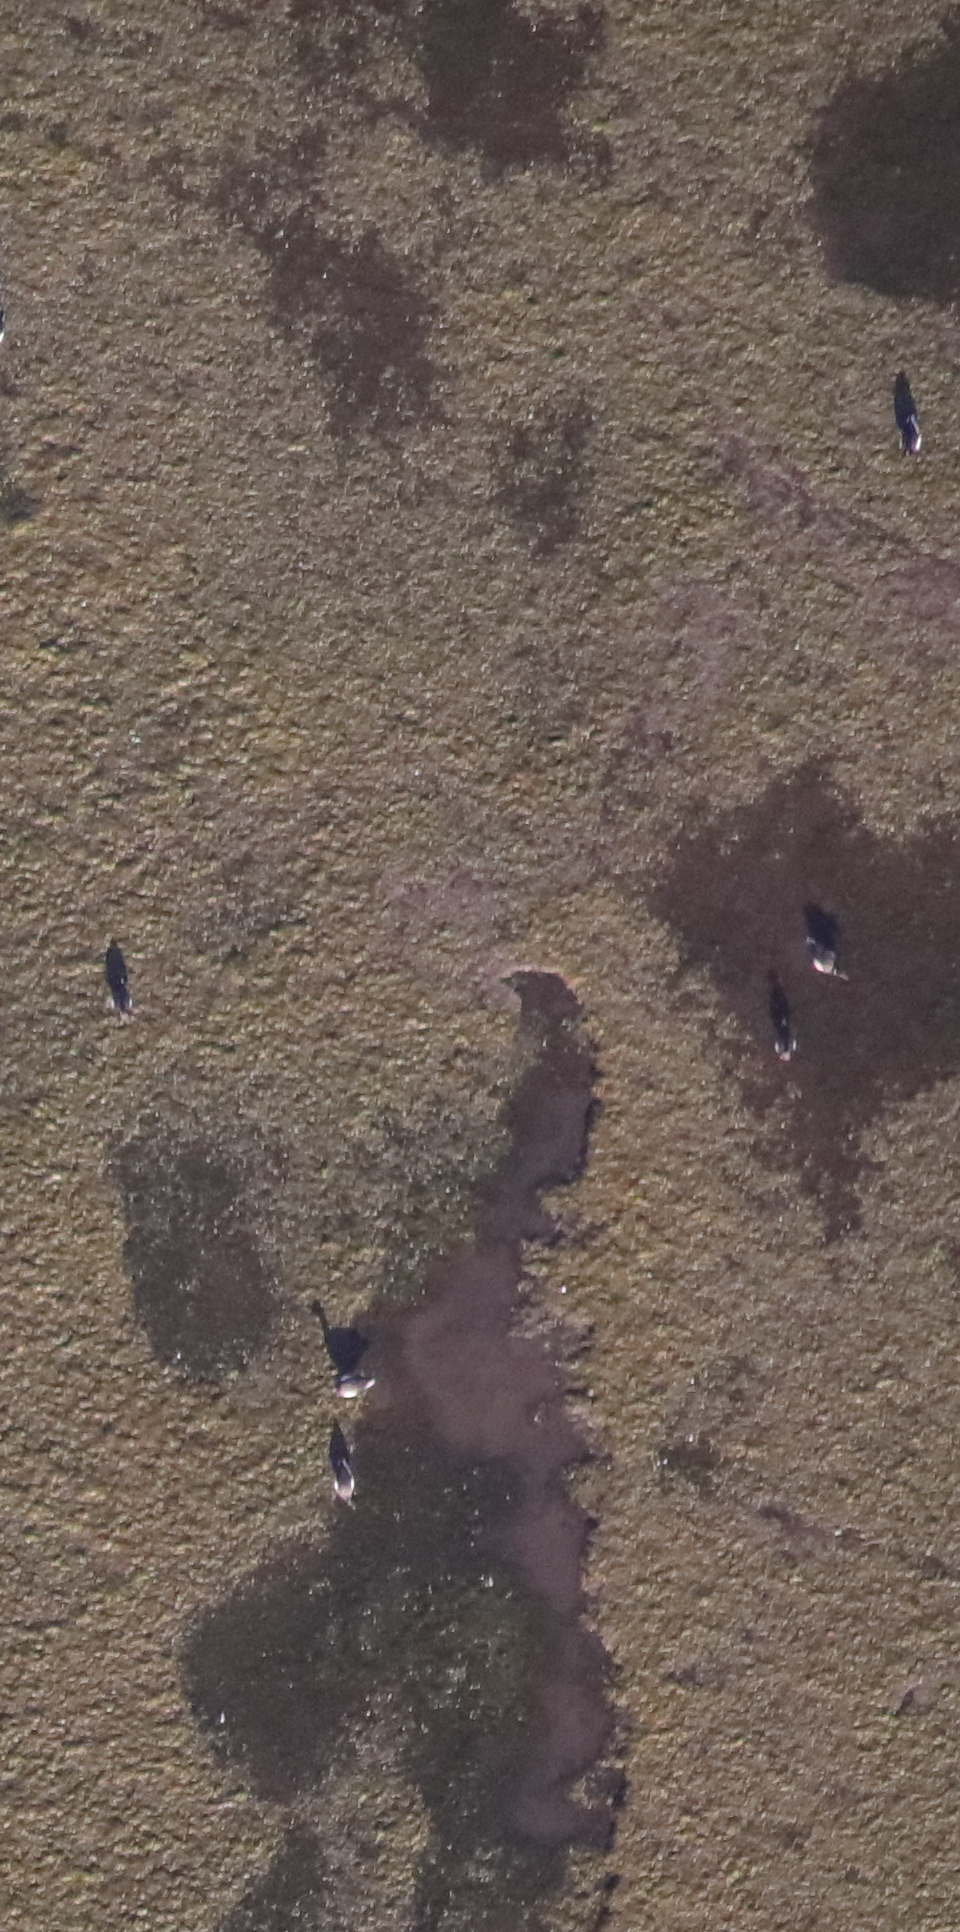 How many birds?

6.